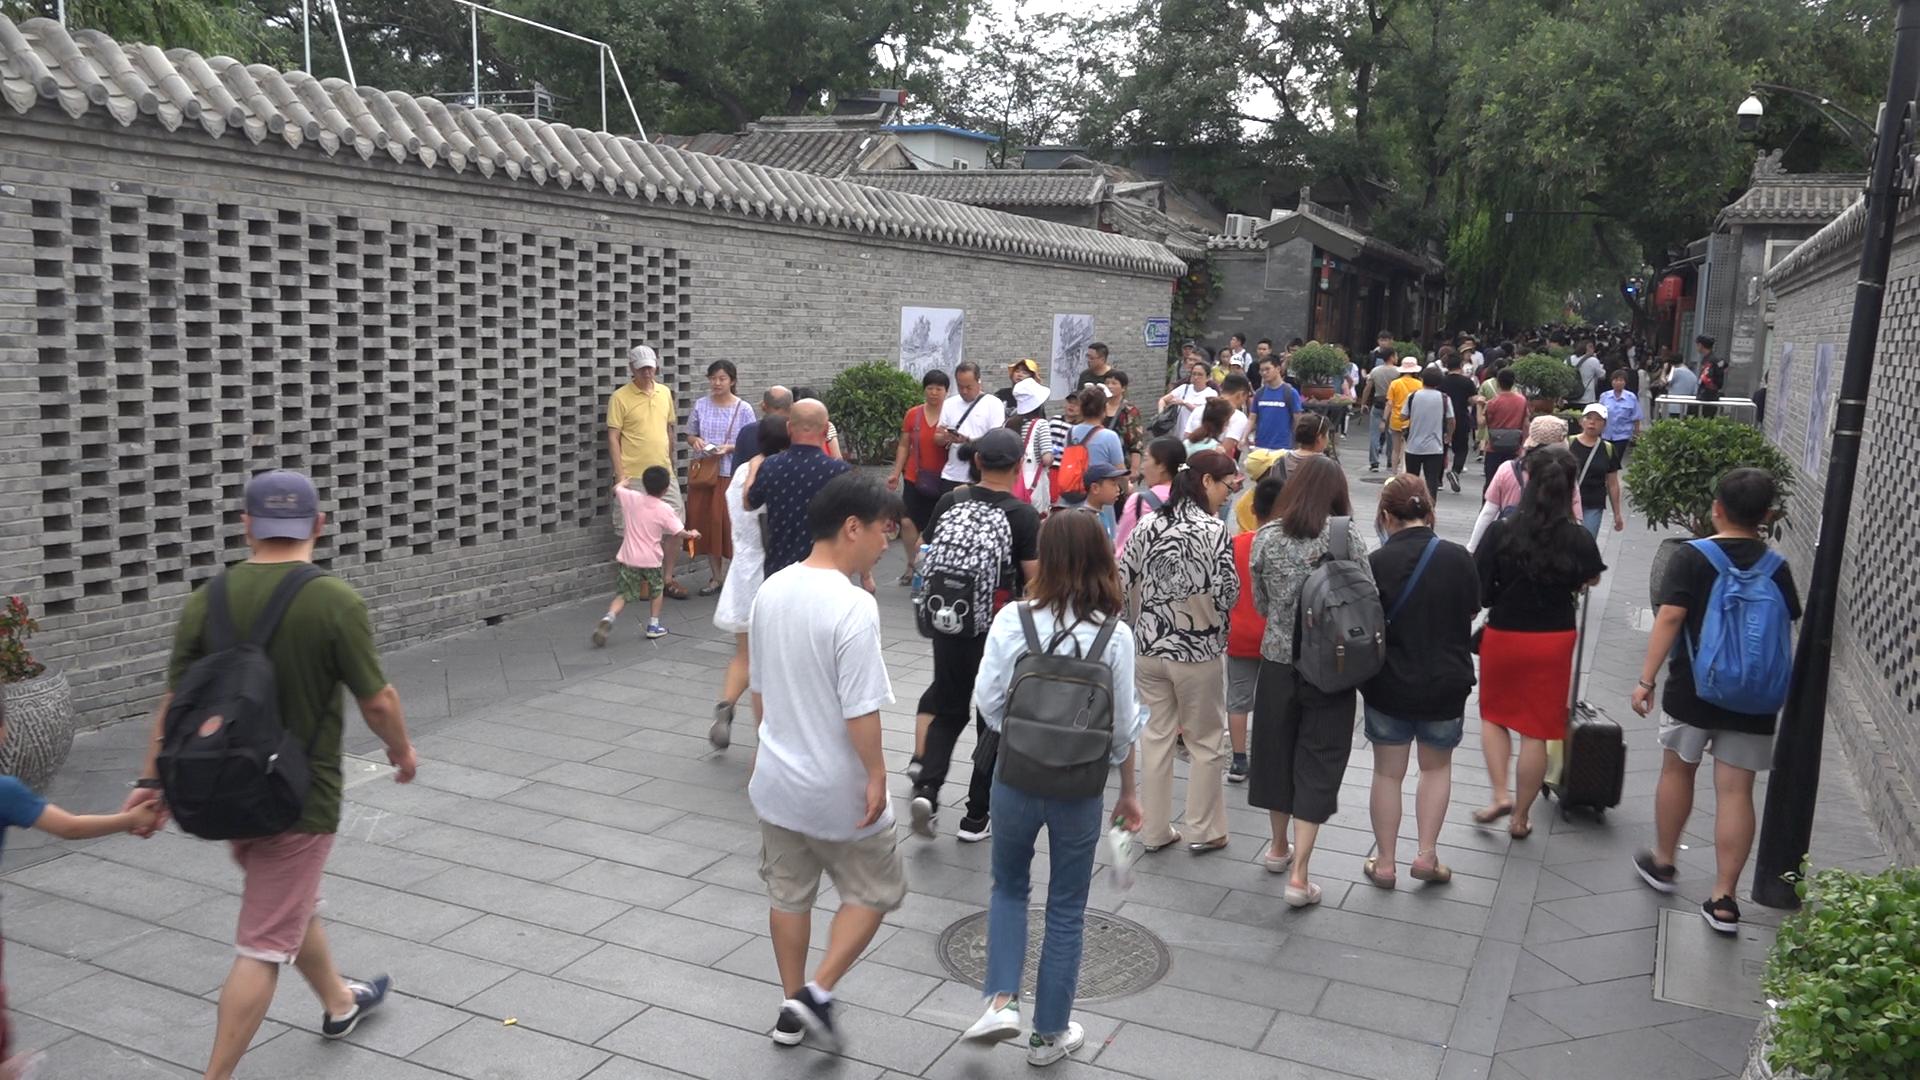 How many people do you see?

92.